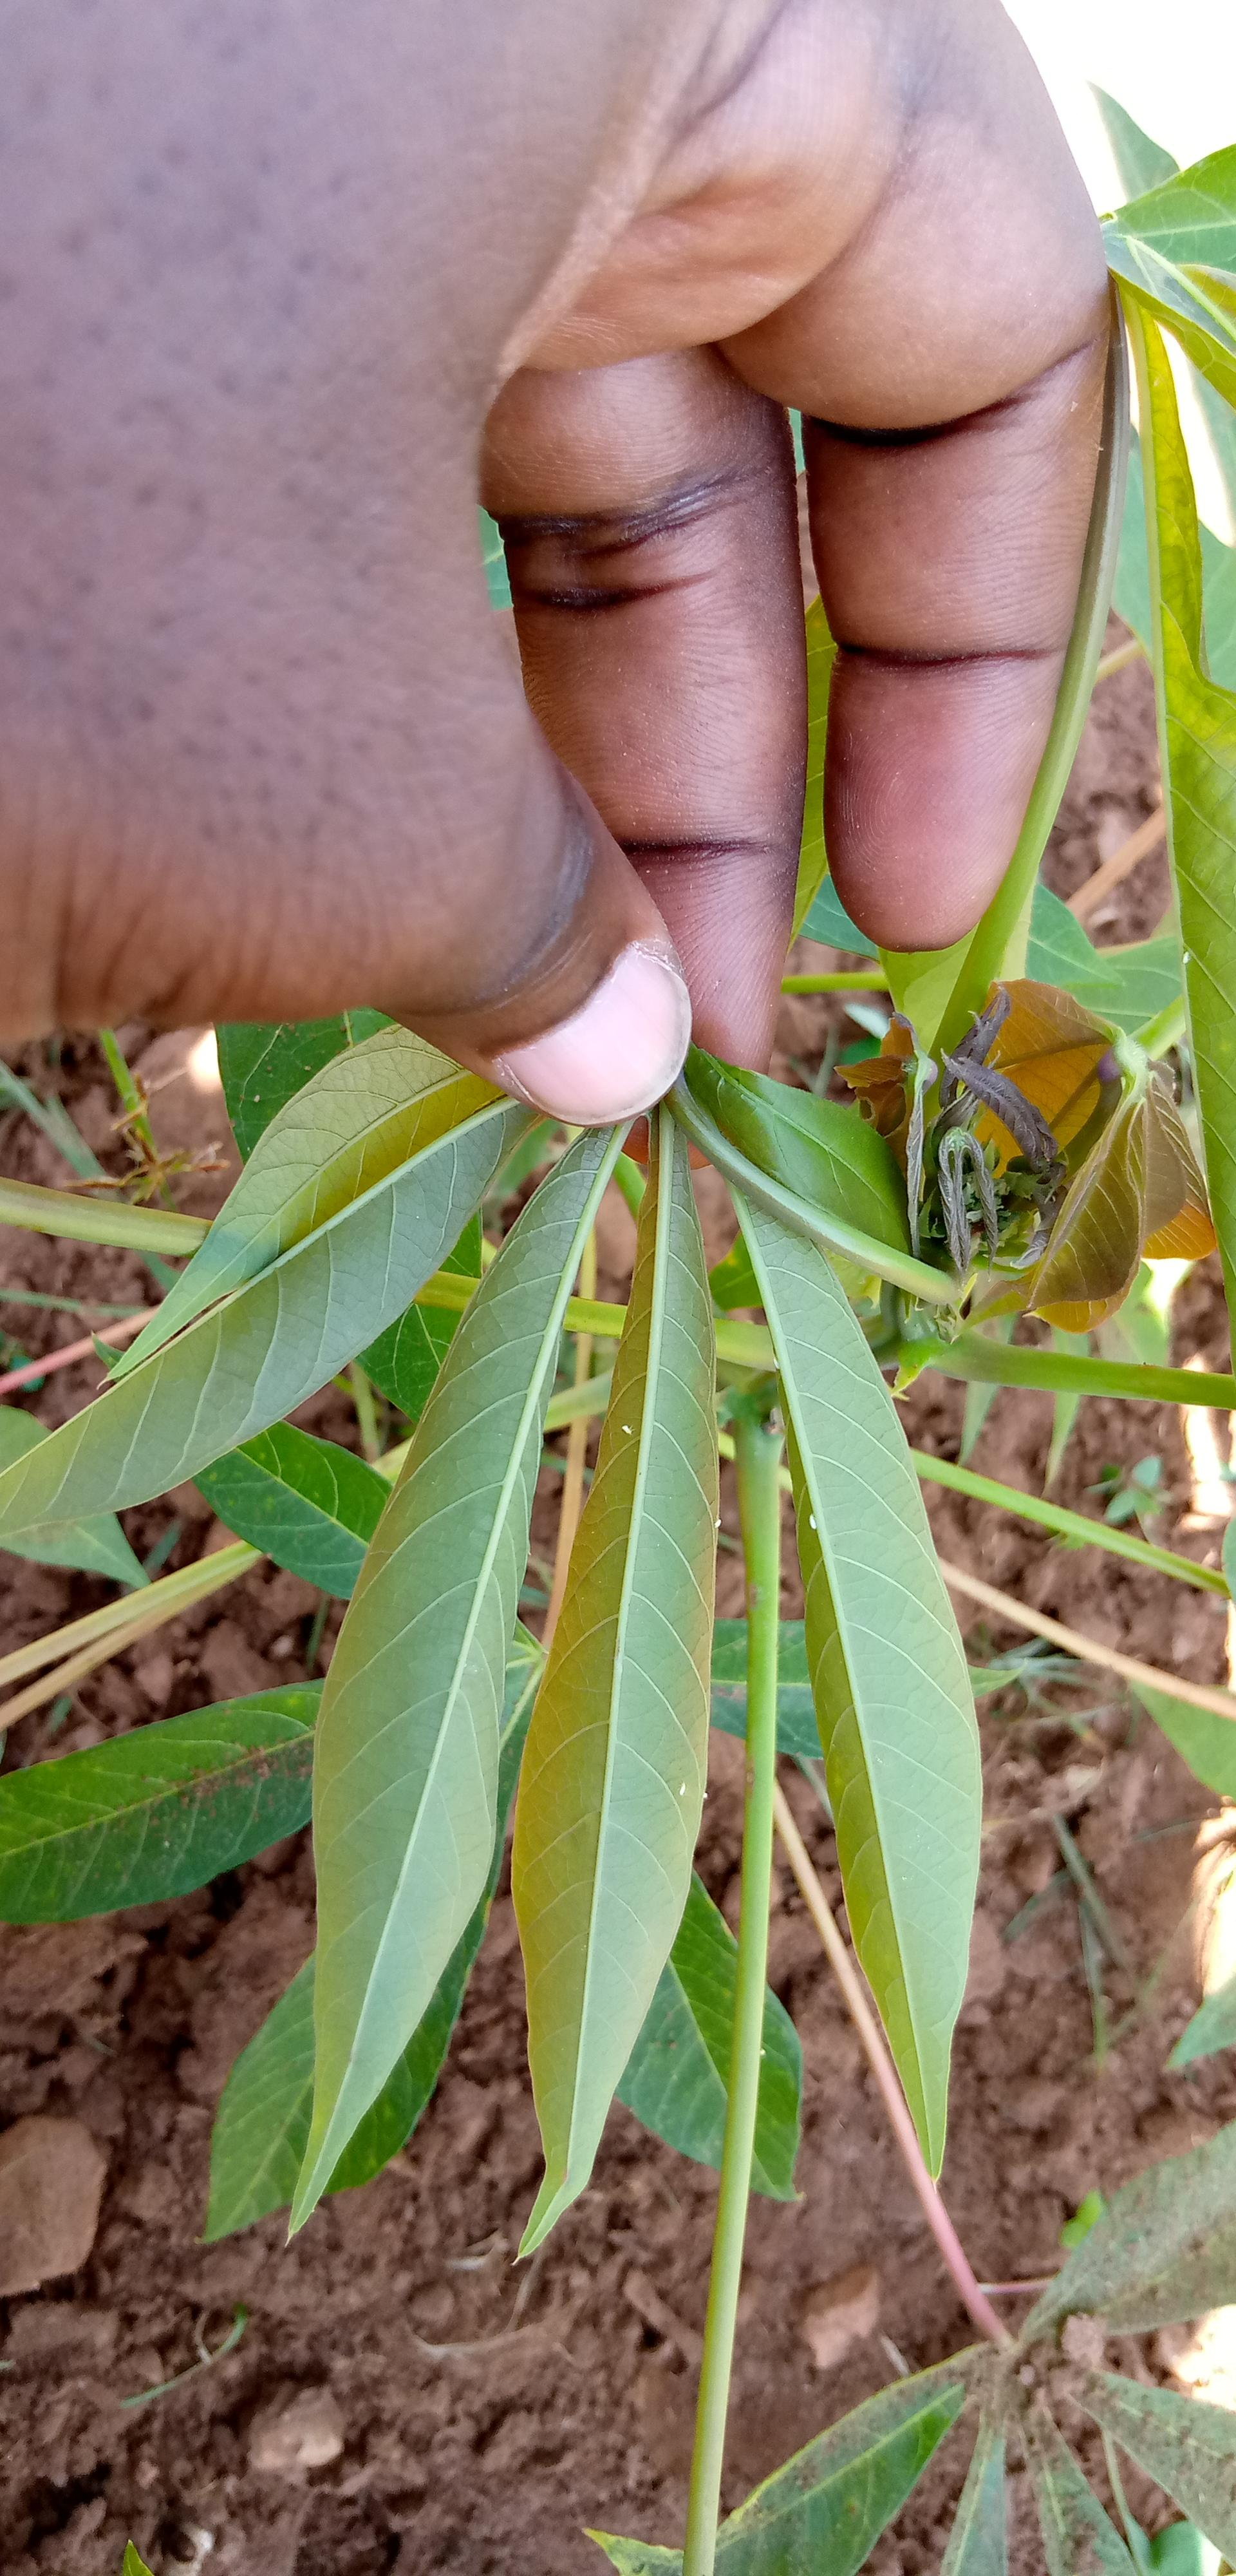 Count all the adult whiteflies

4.